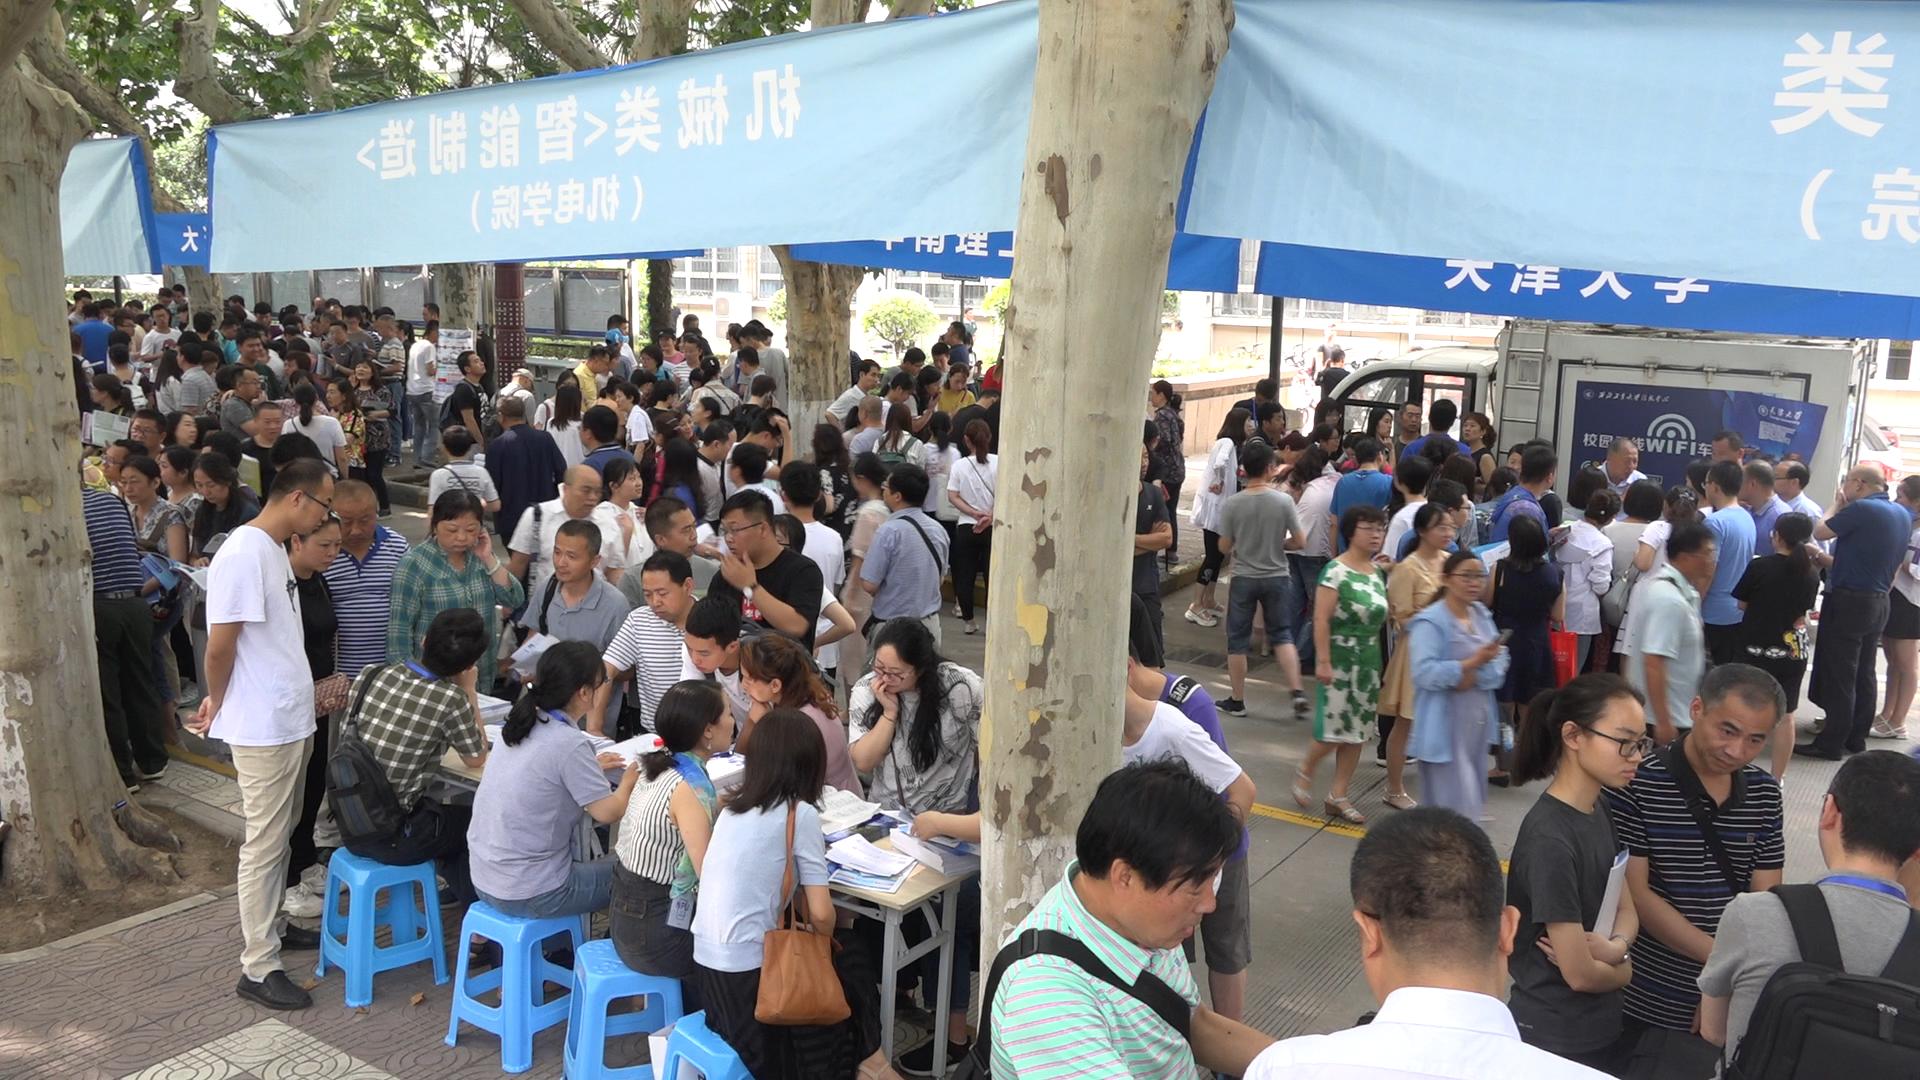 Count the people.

182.